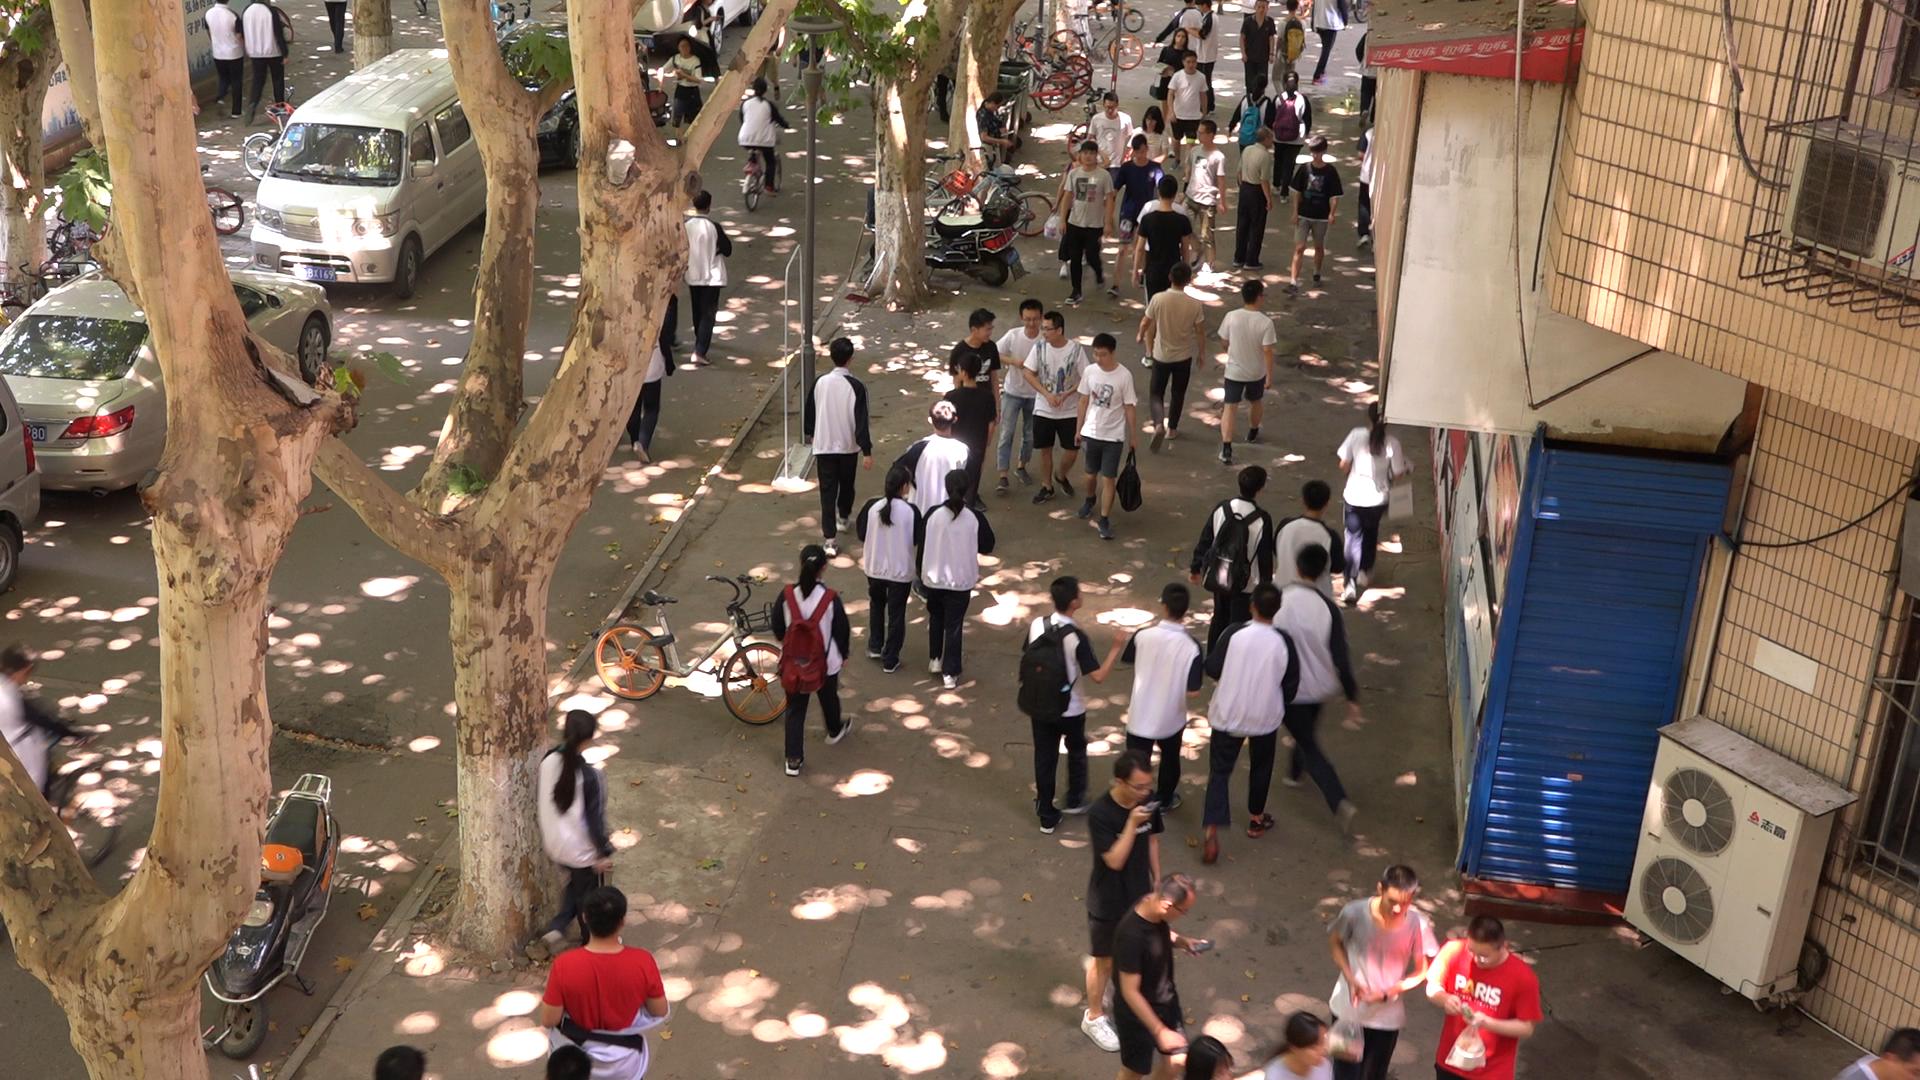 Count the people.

54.